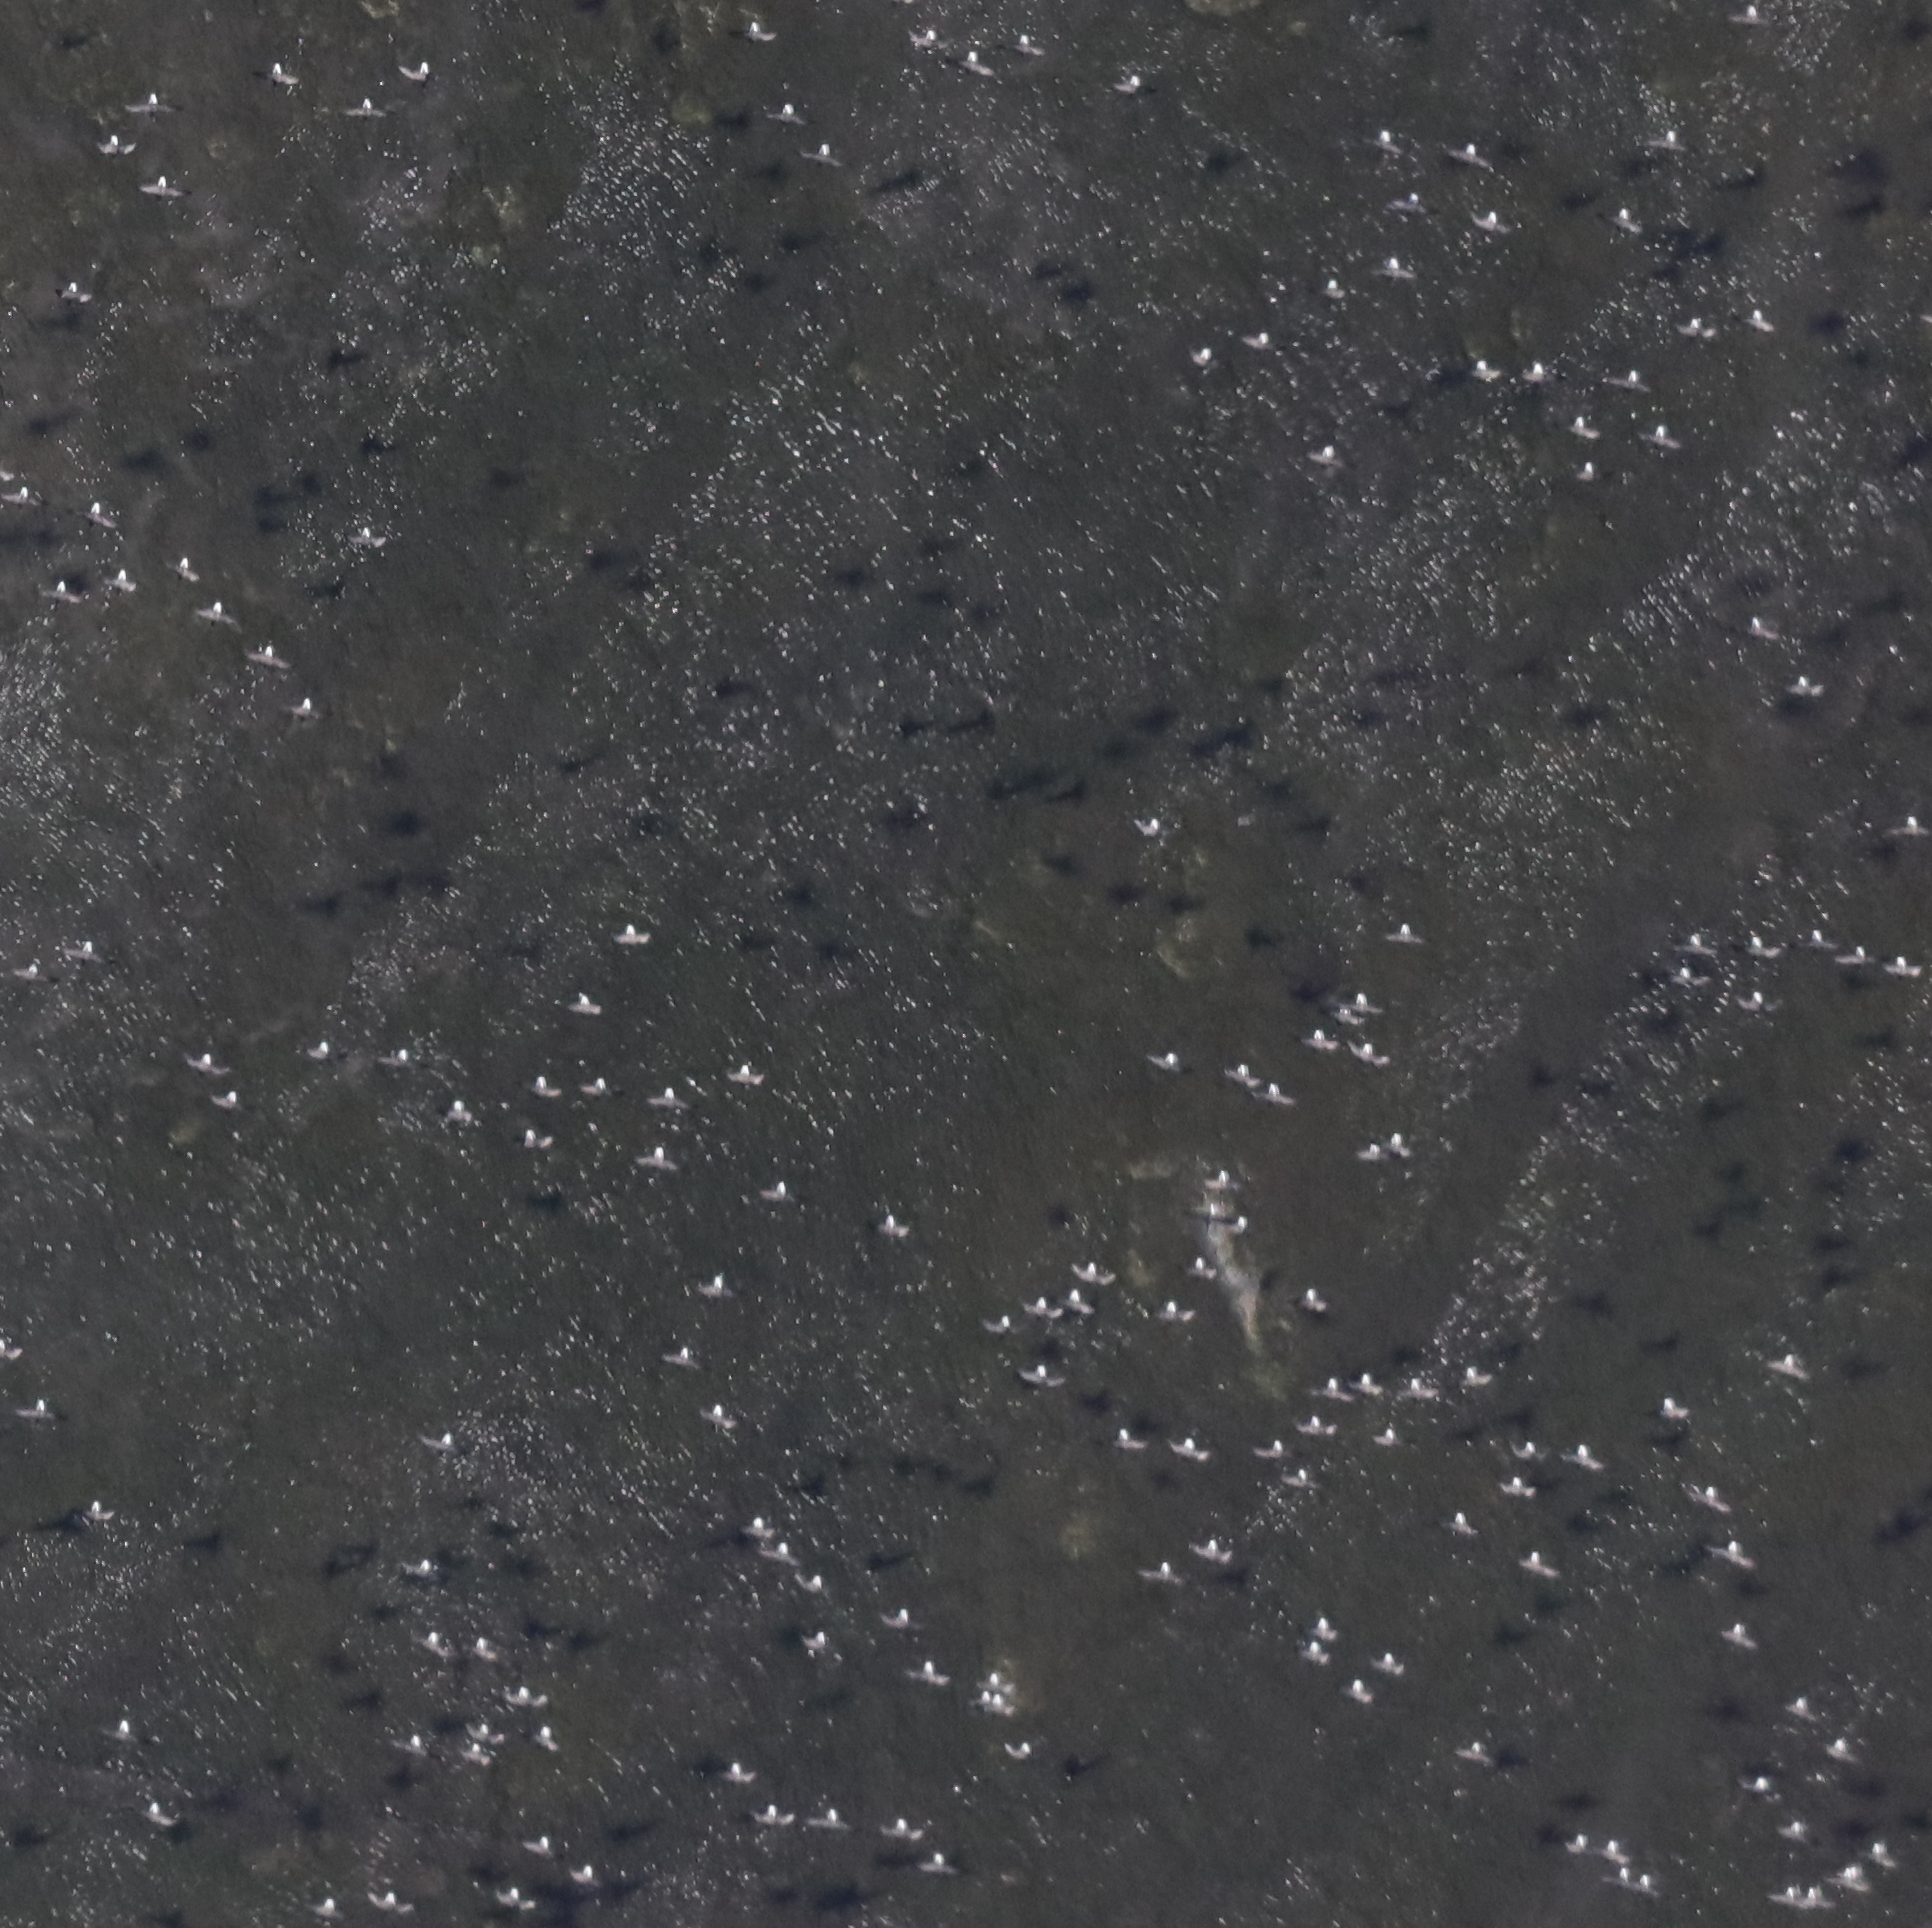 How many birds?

168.